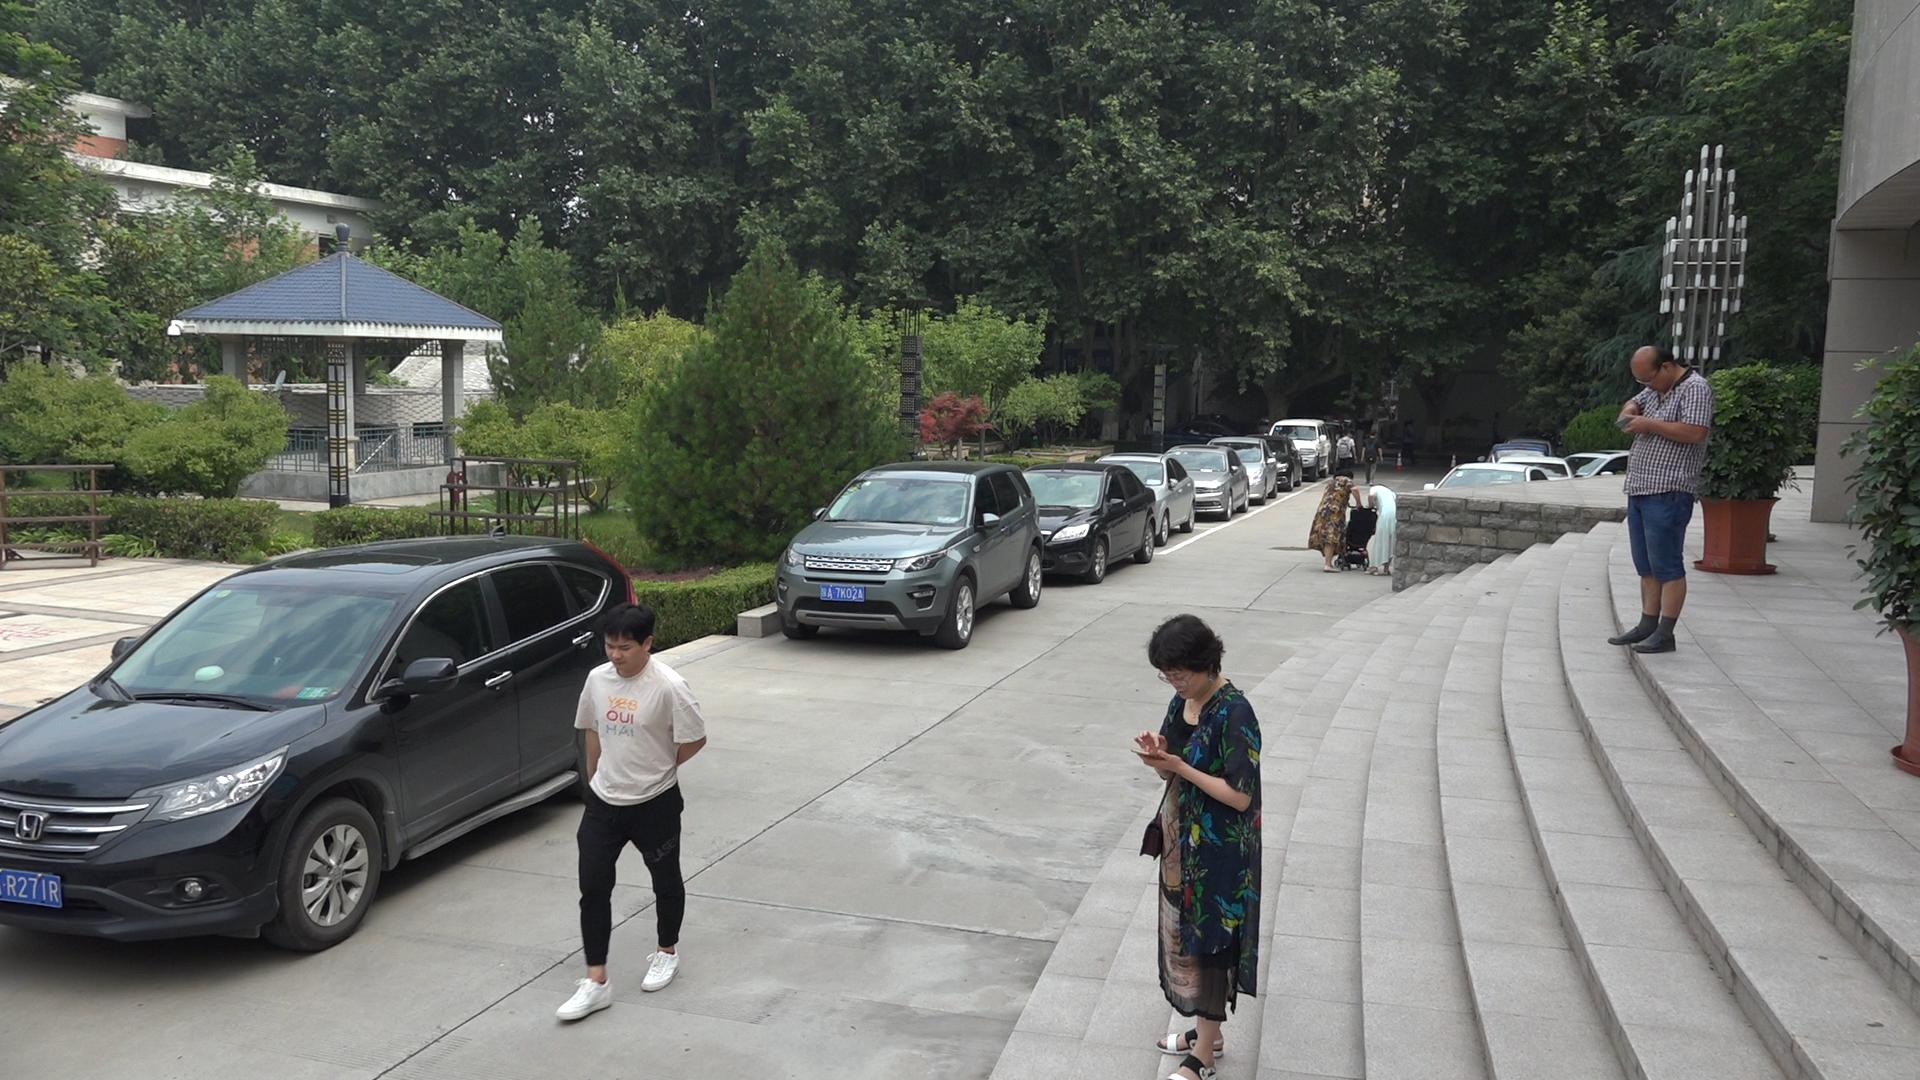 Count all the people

6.